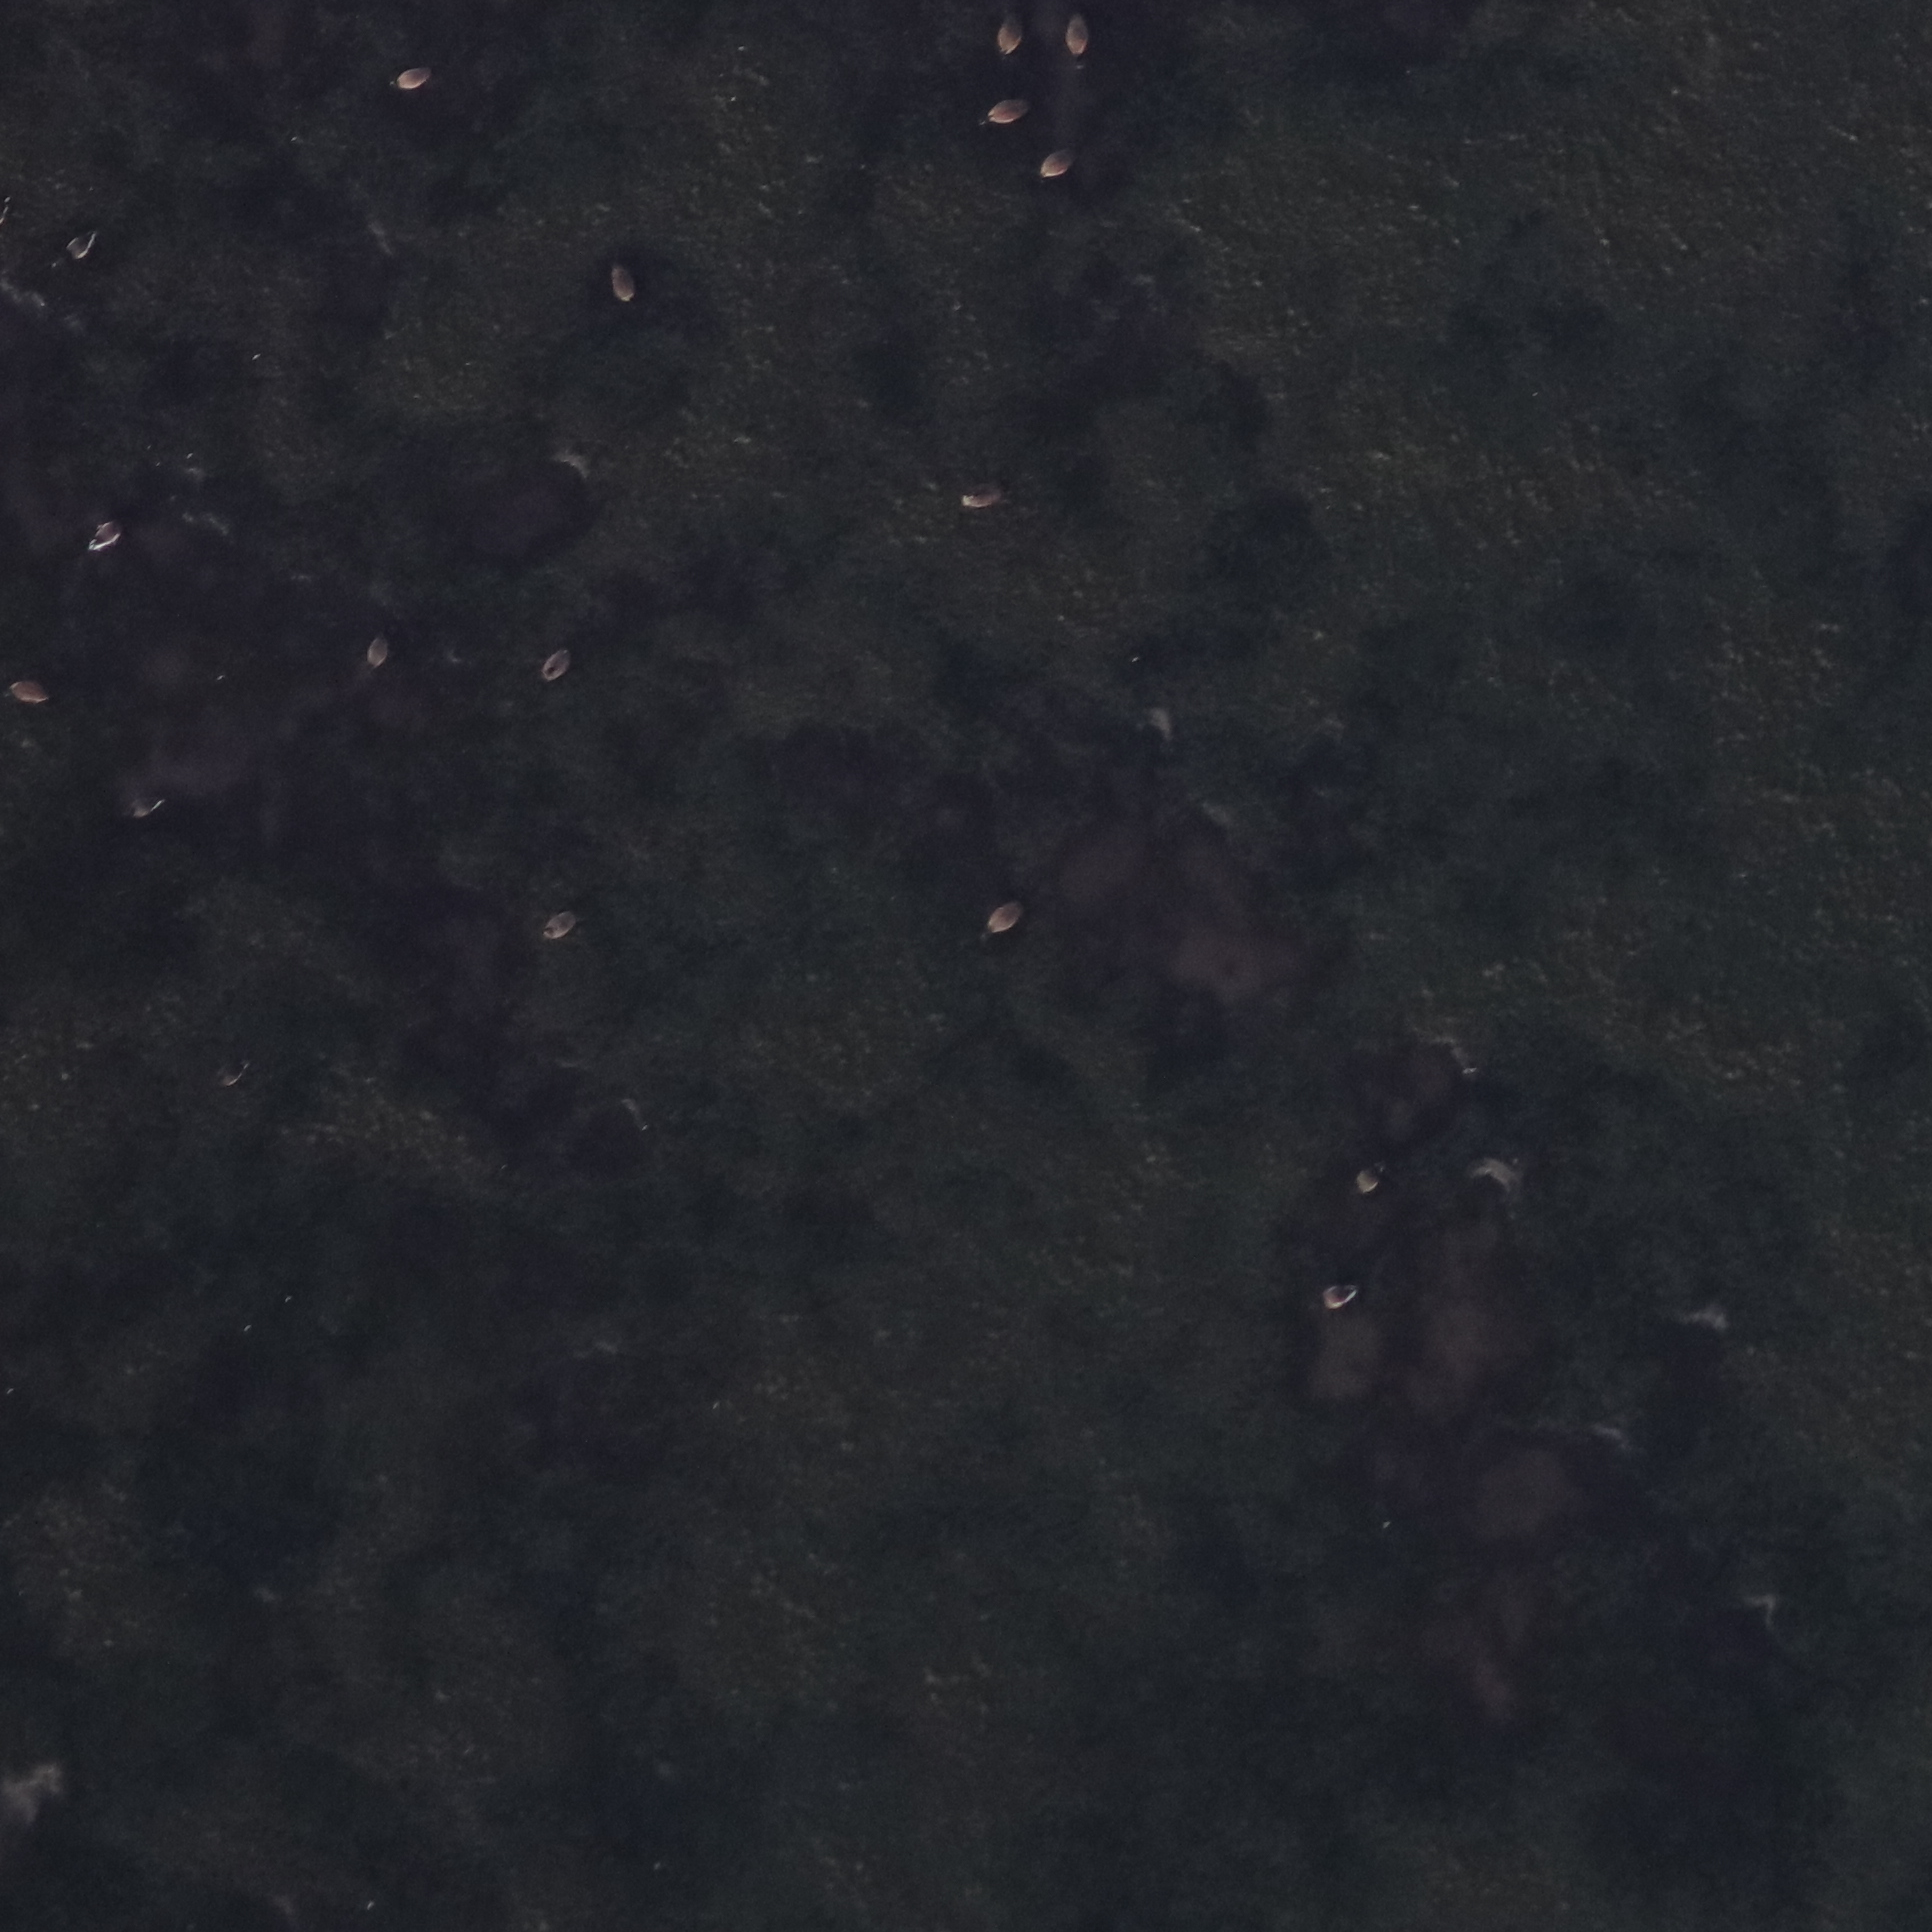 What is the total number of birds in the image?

18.